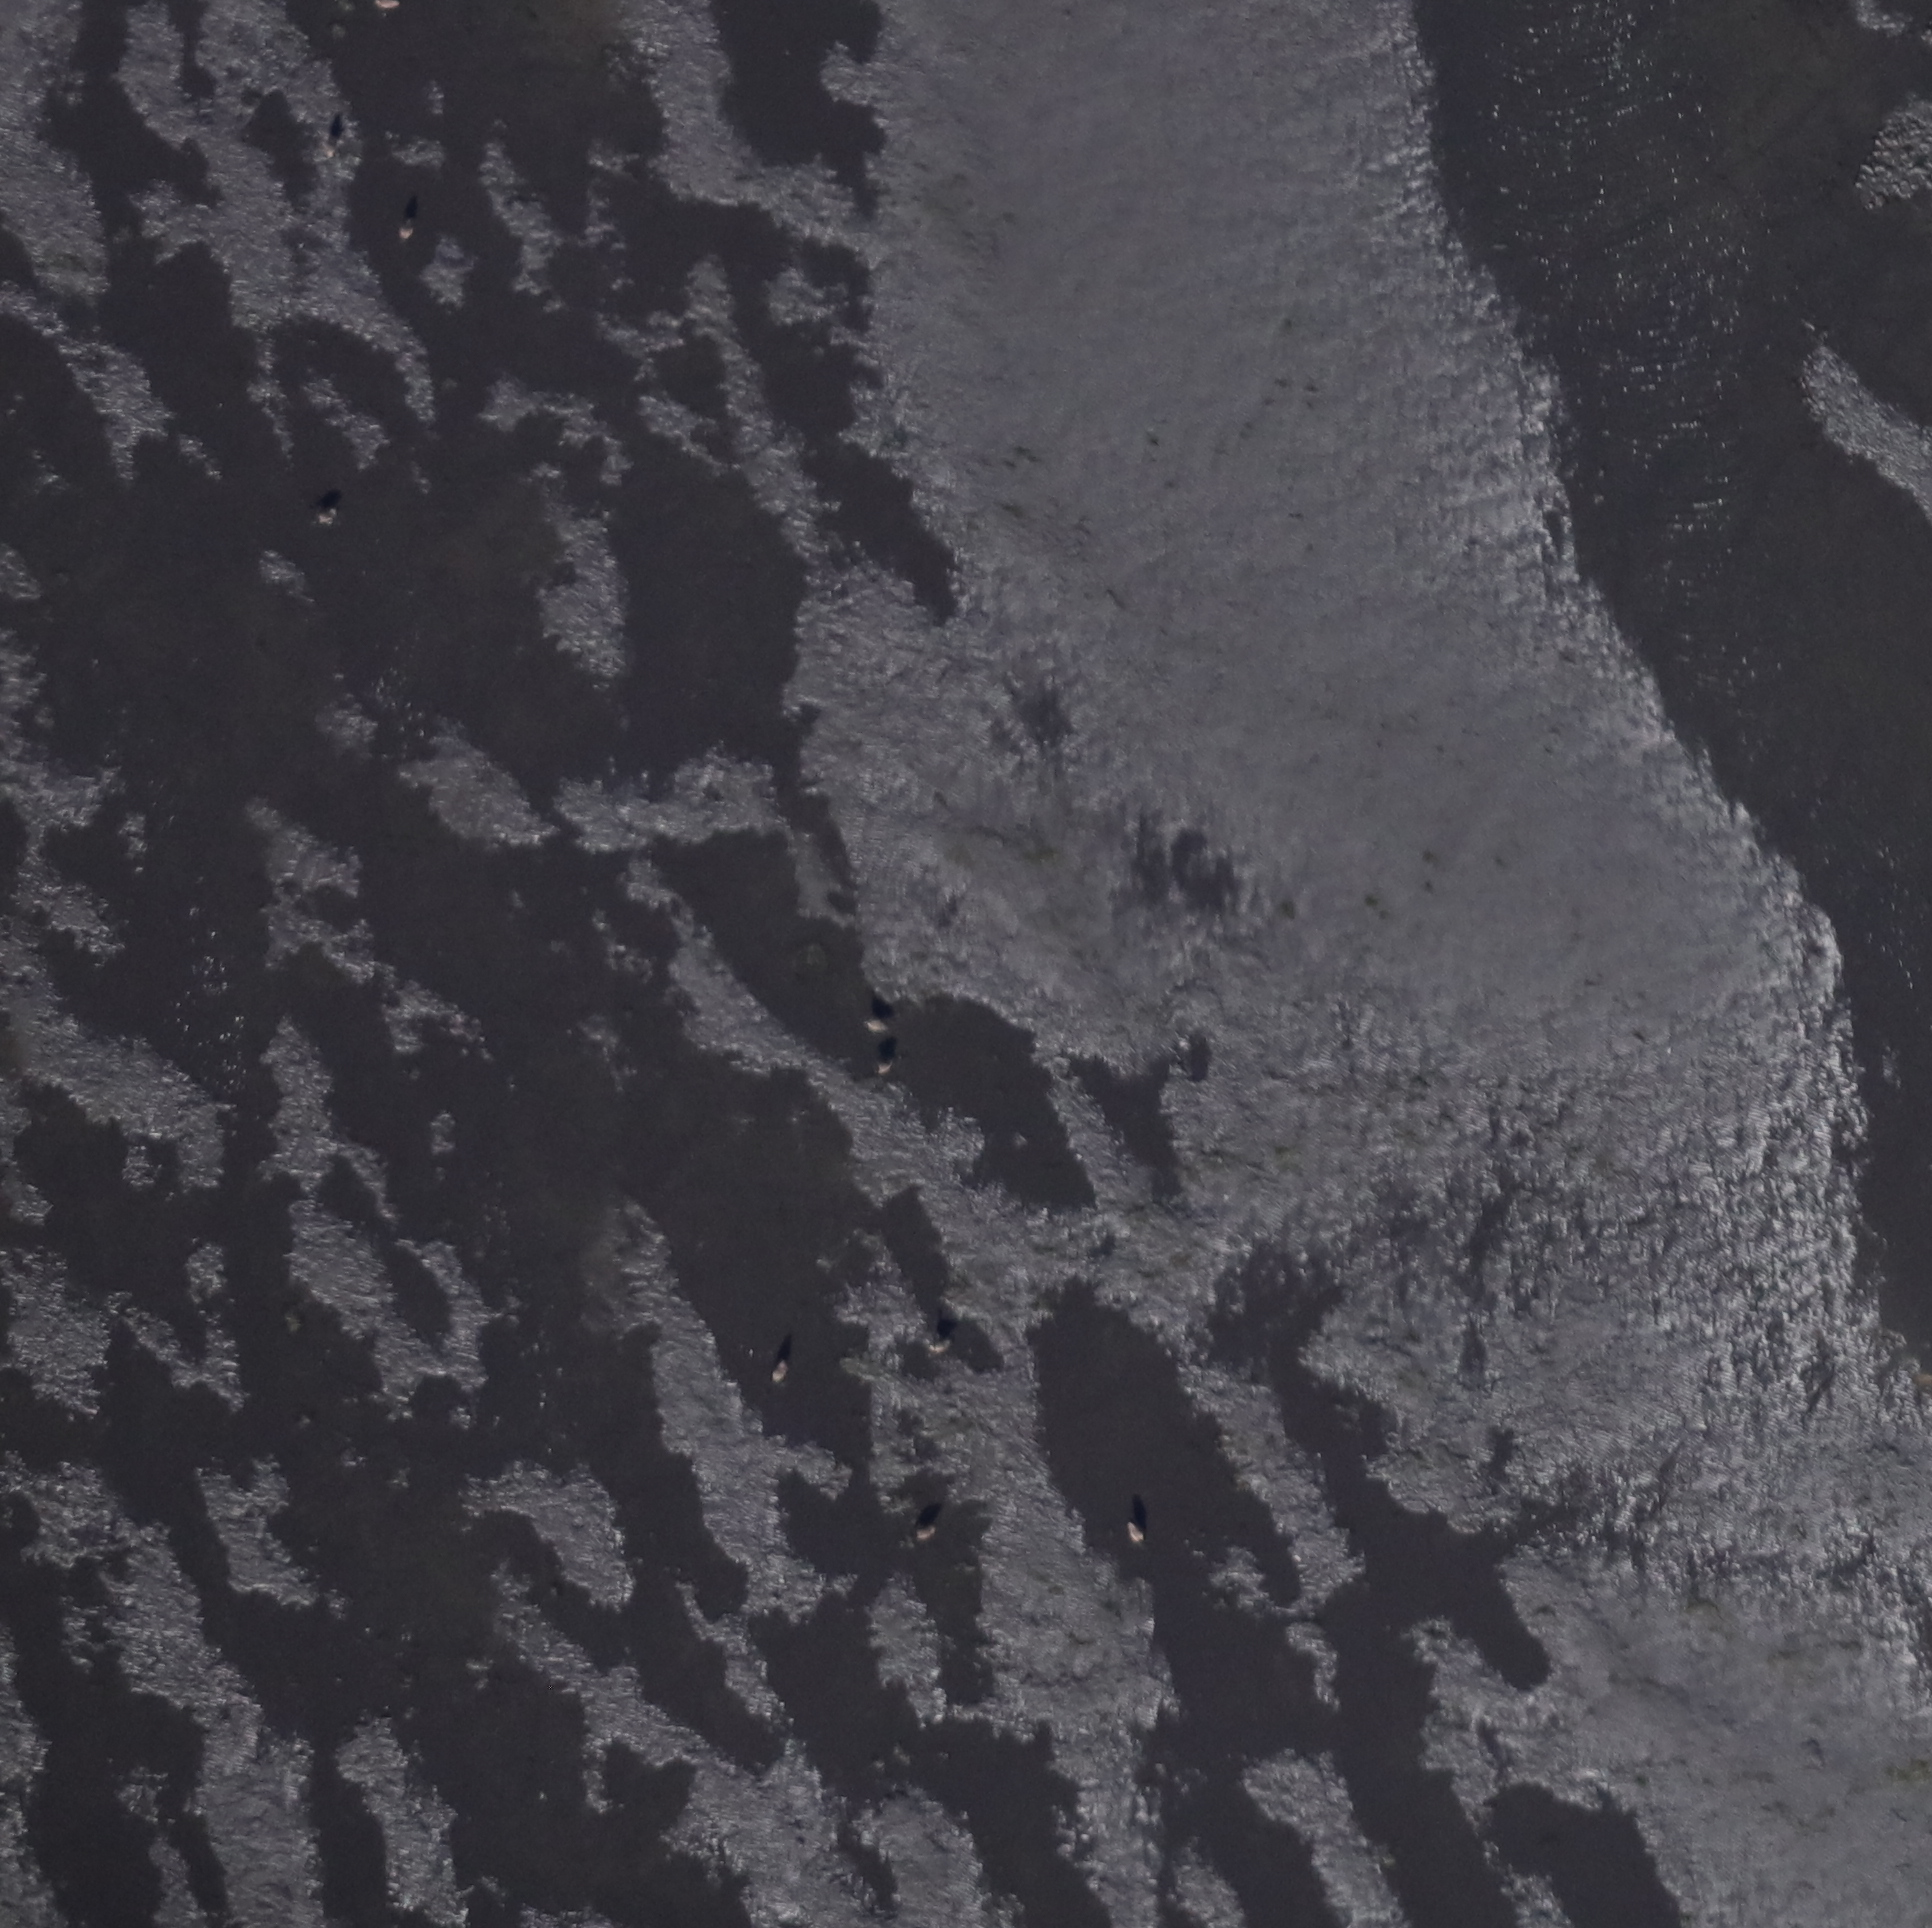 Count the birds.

10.